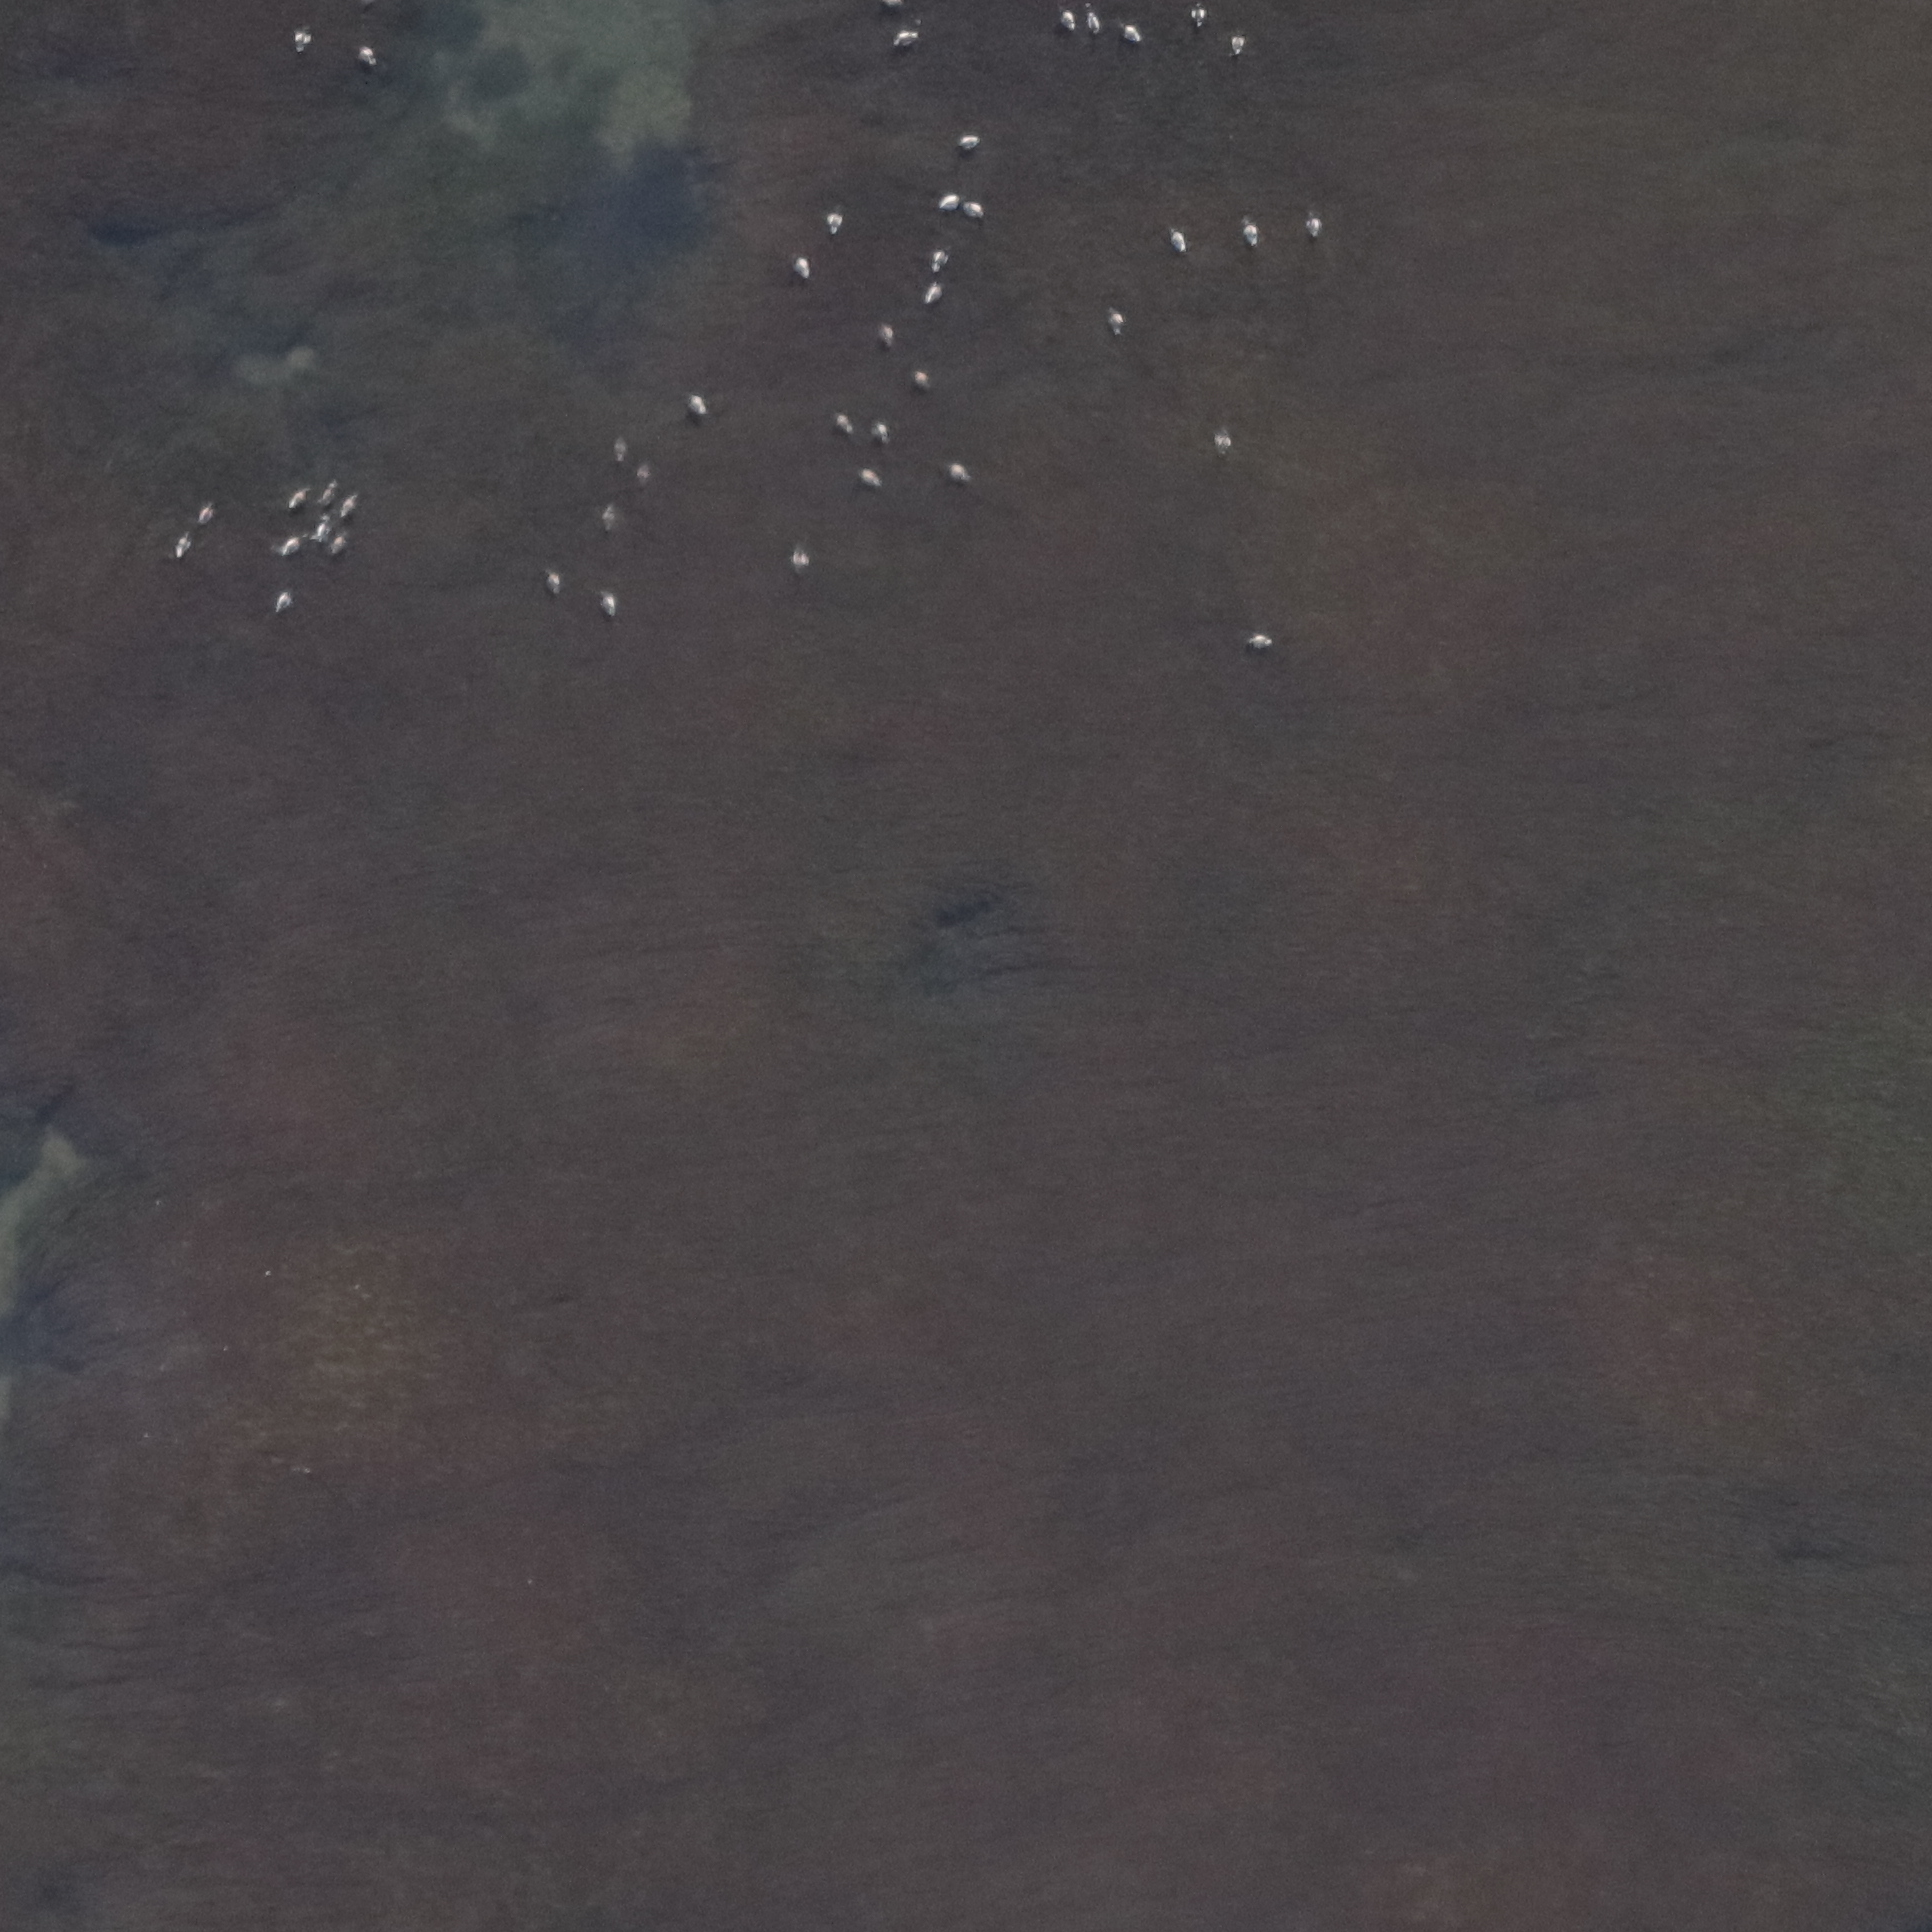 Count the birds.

43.